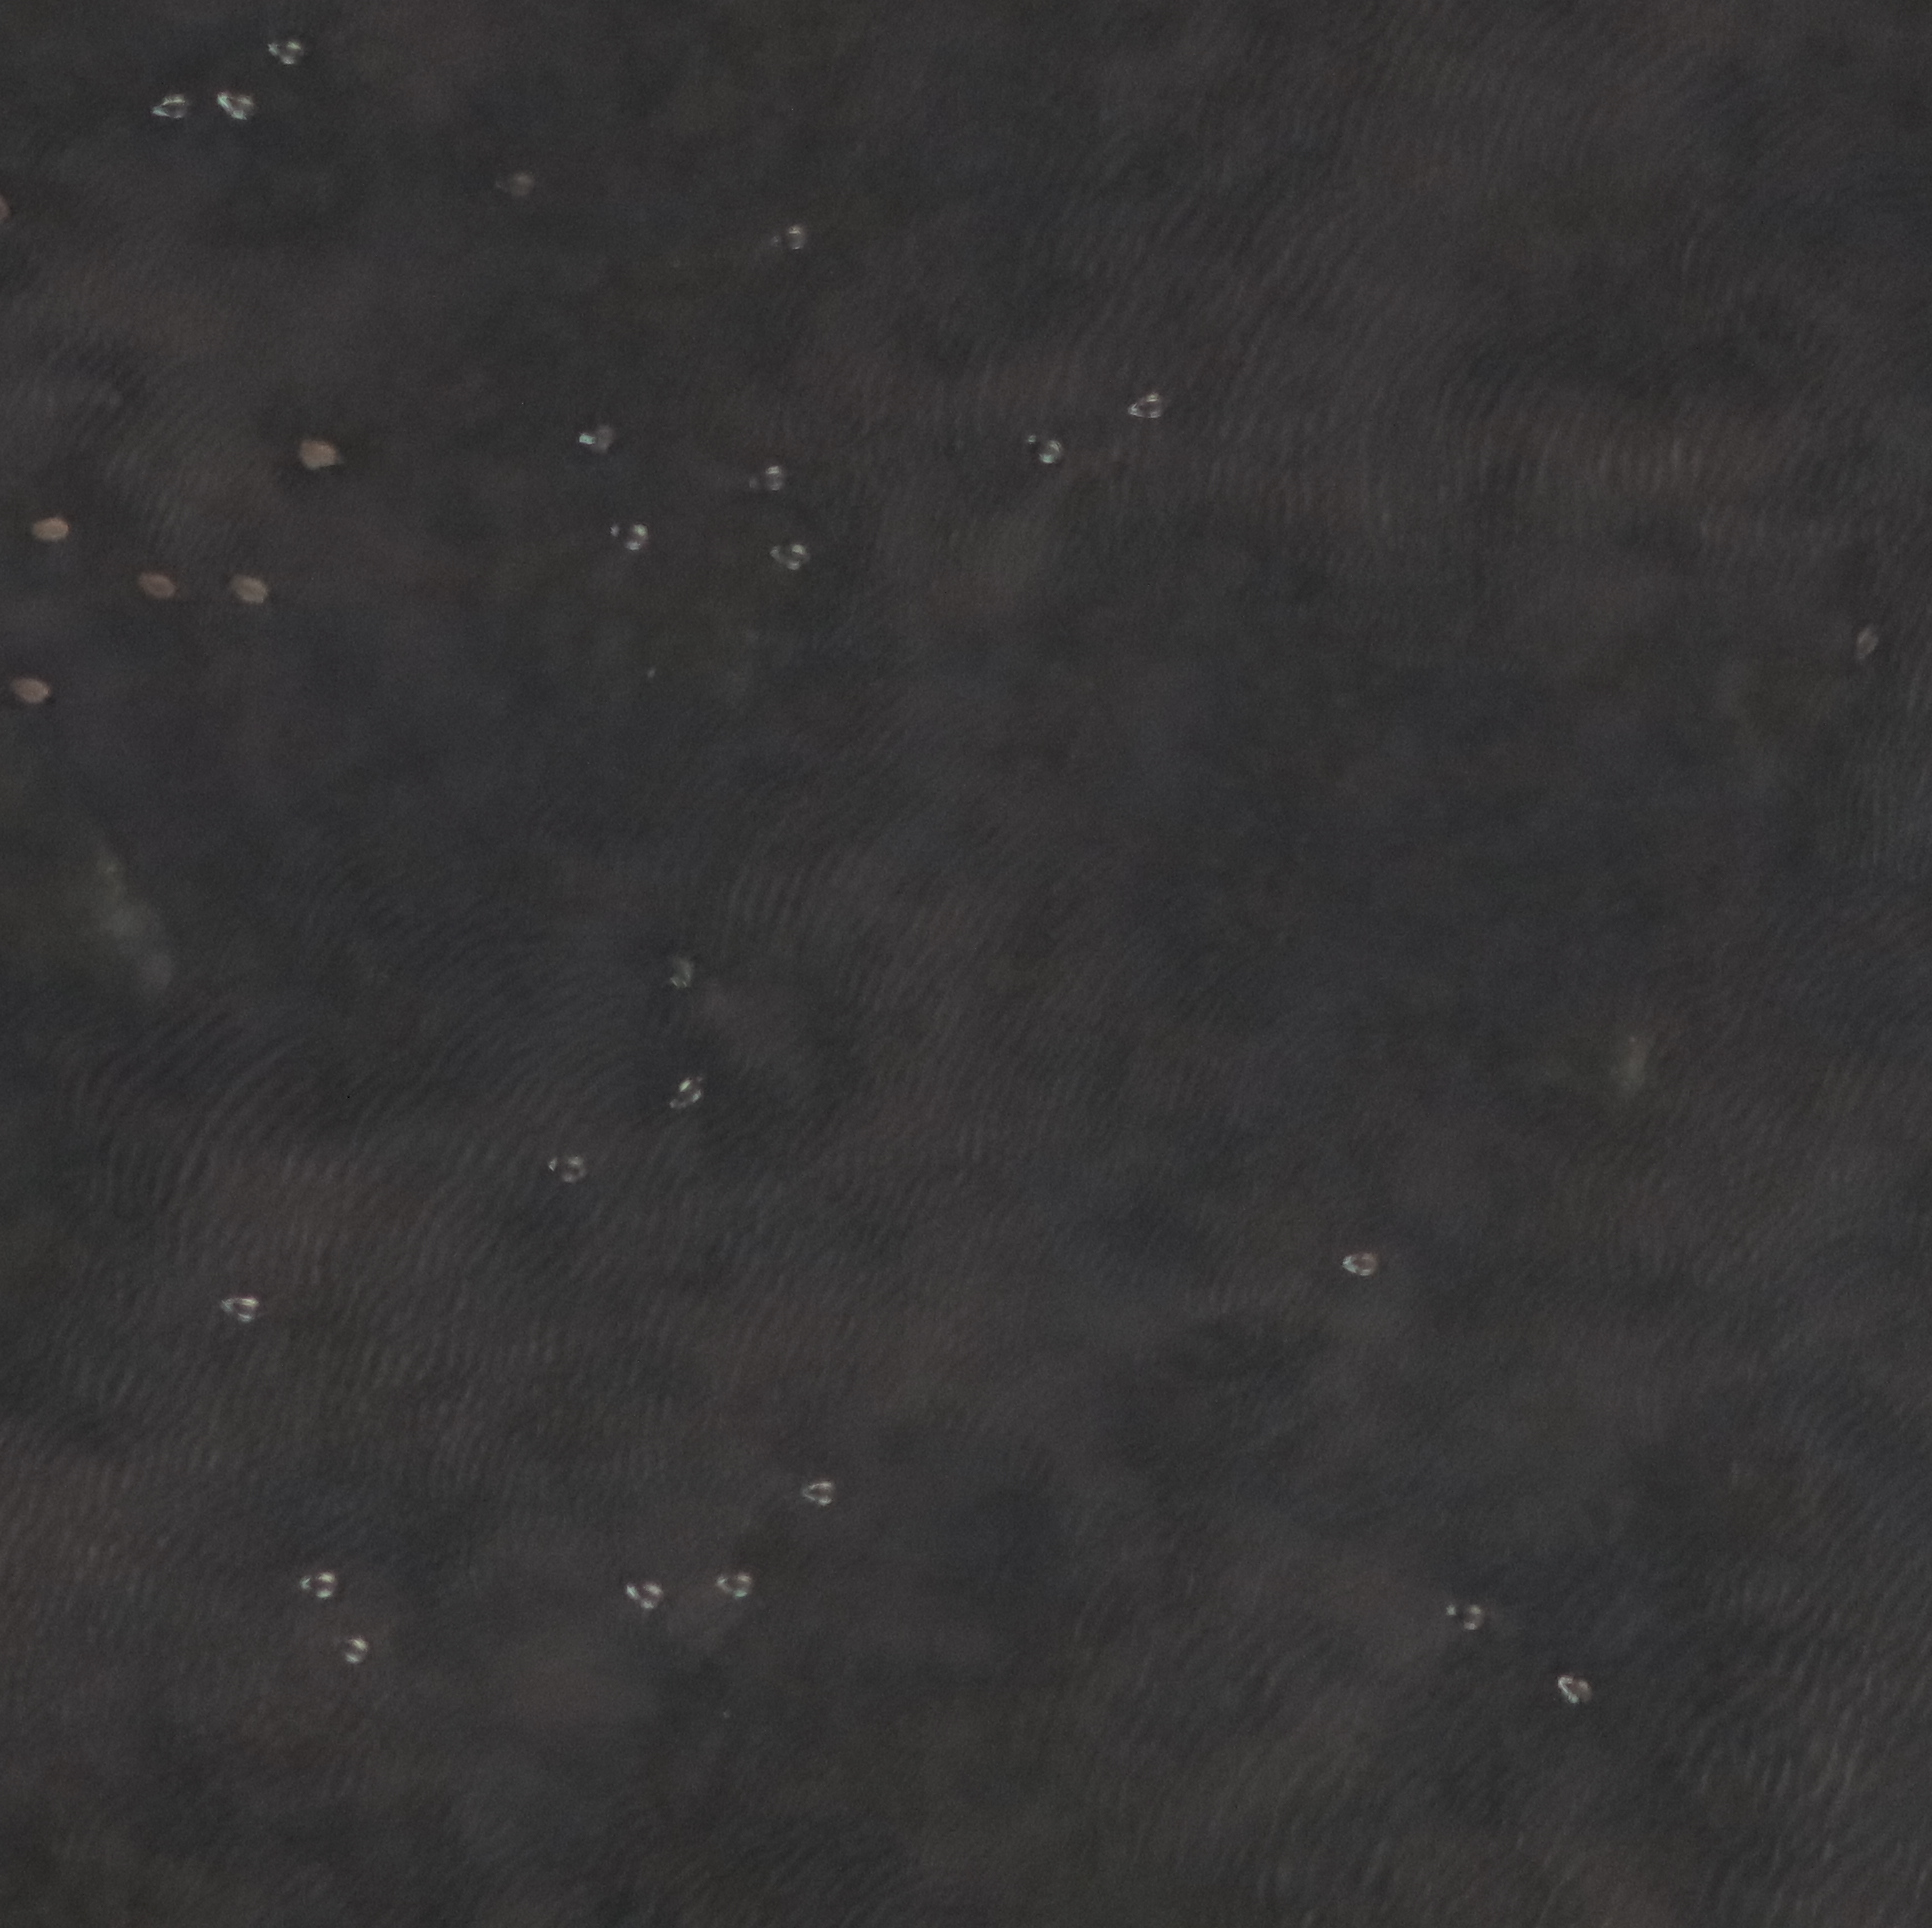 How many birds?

29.